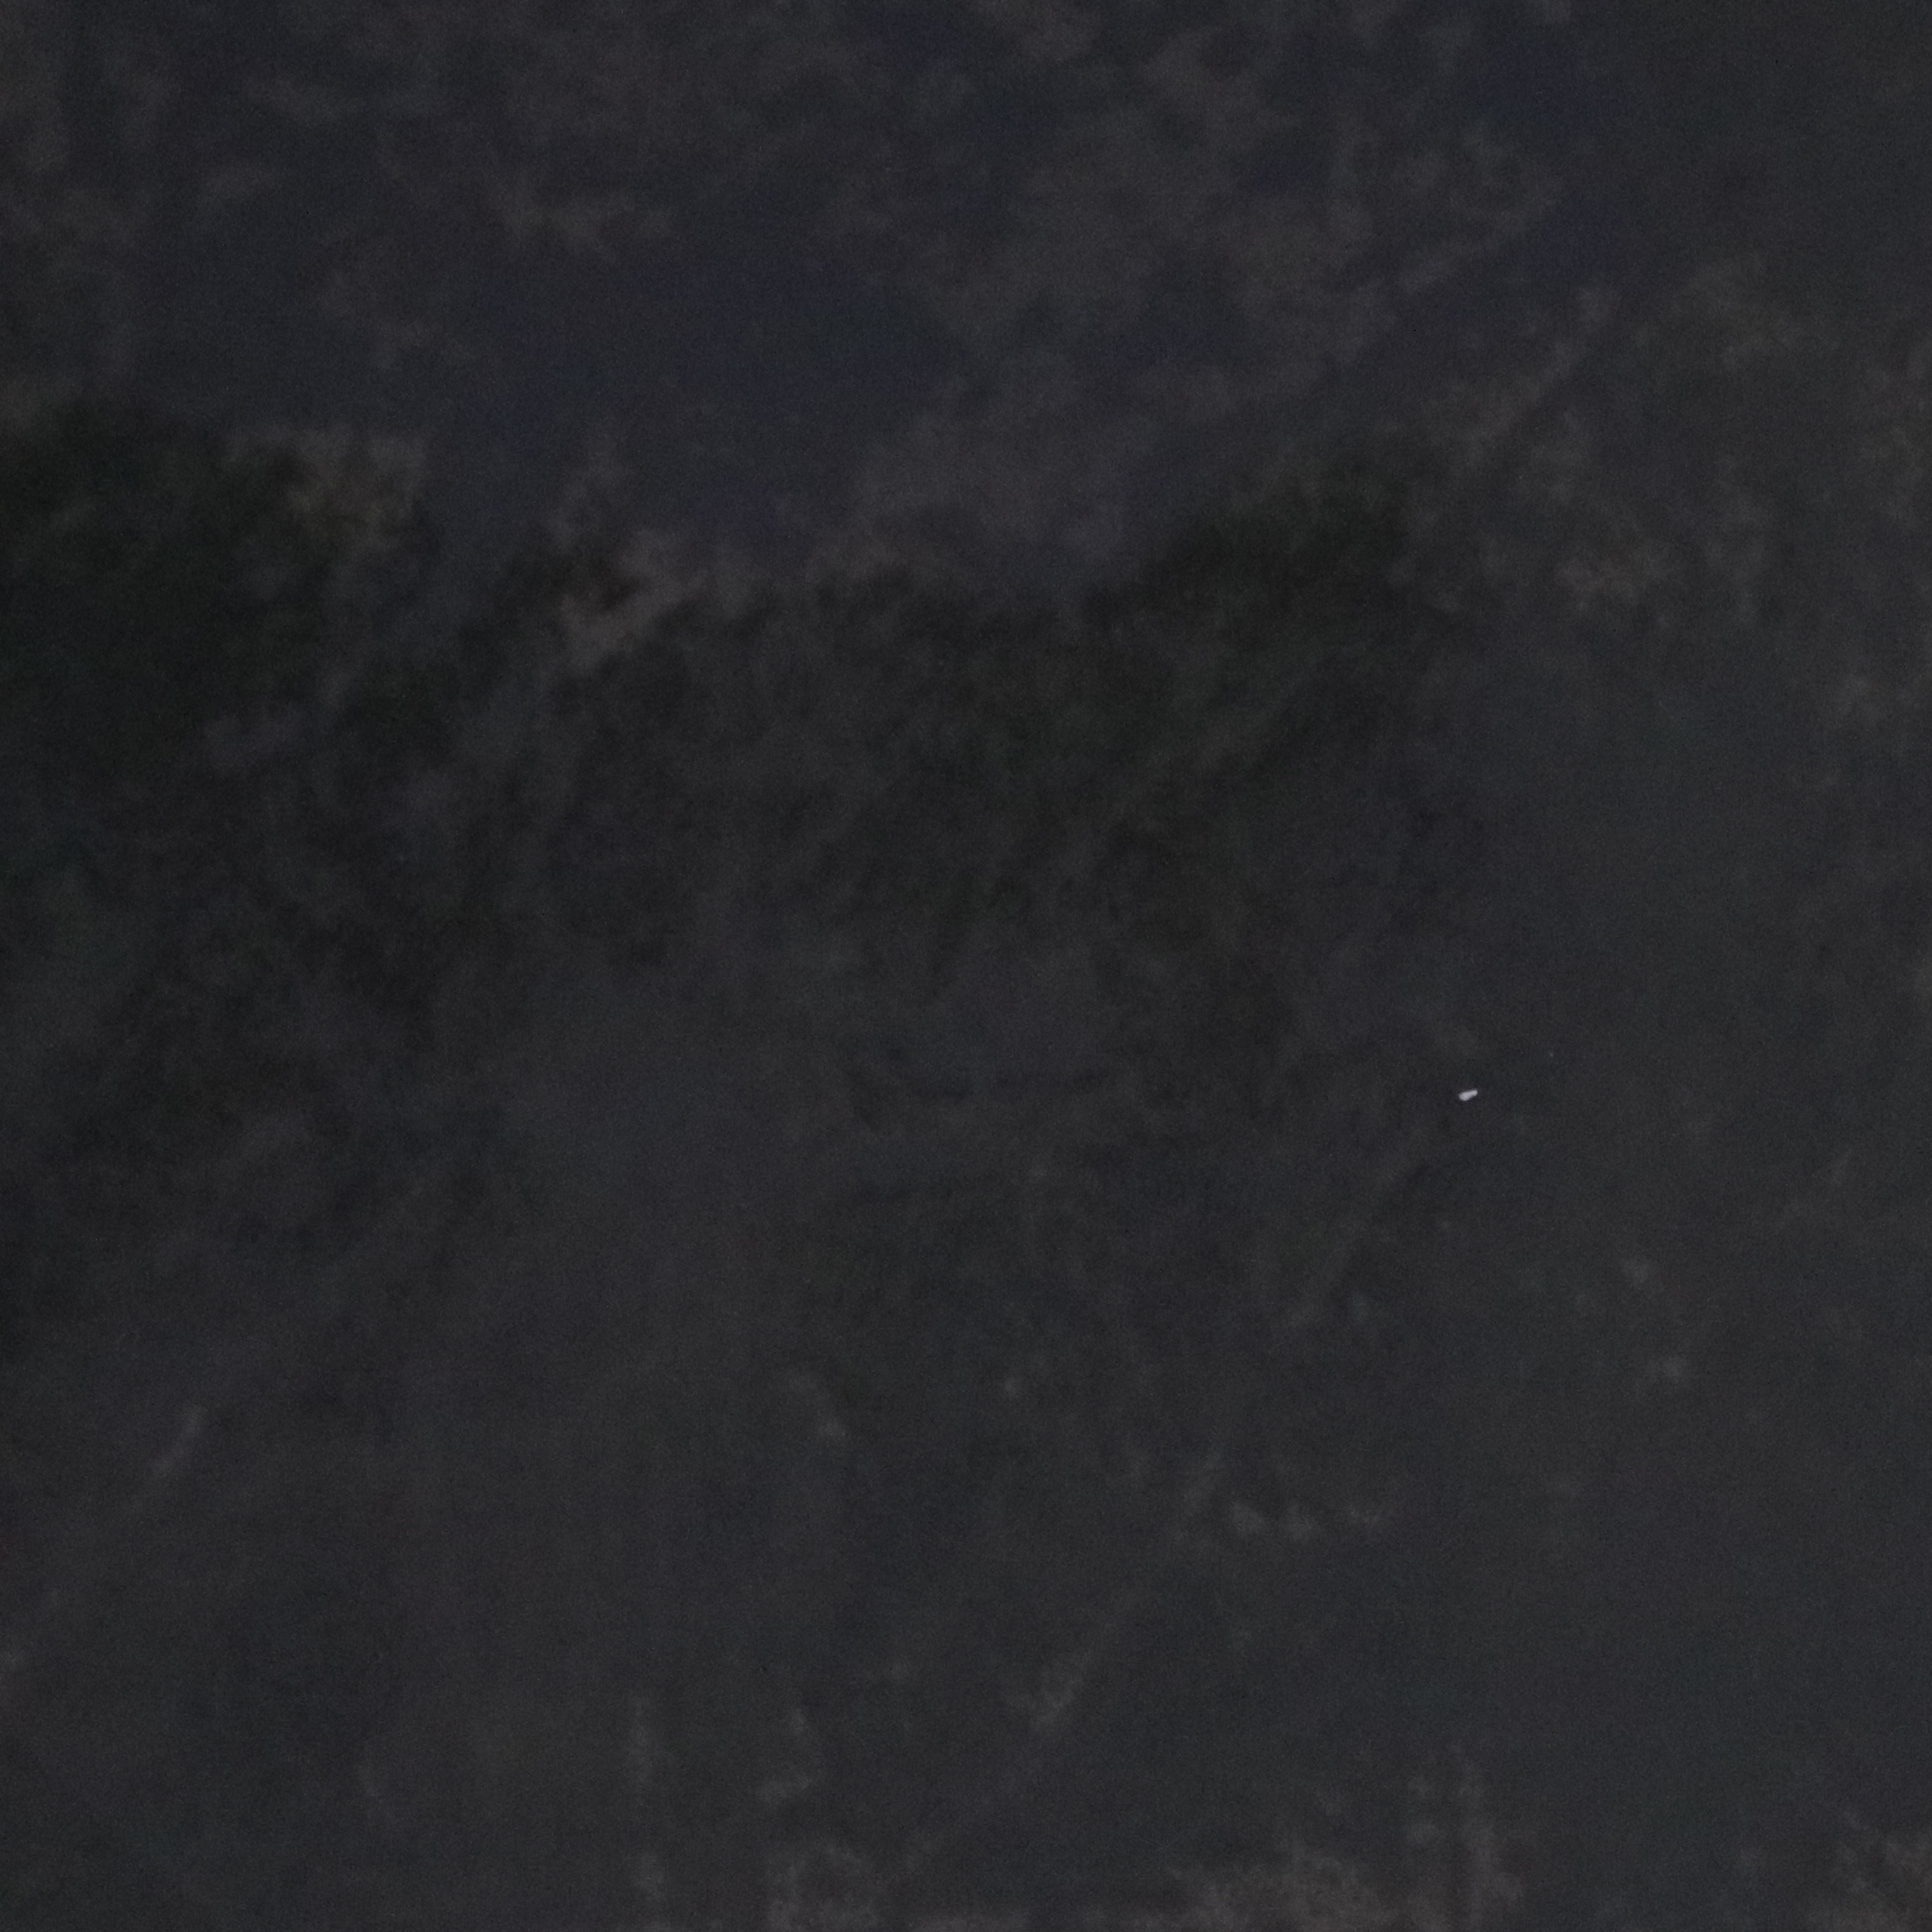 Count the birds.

1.